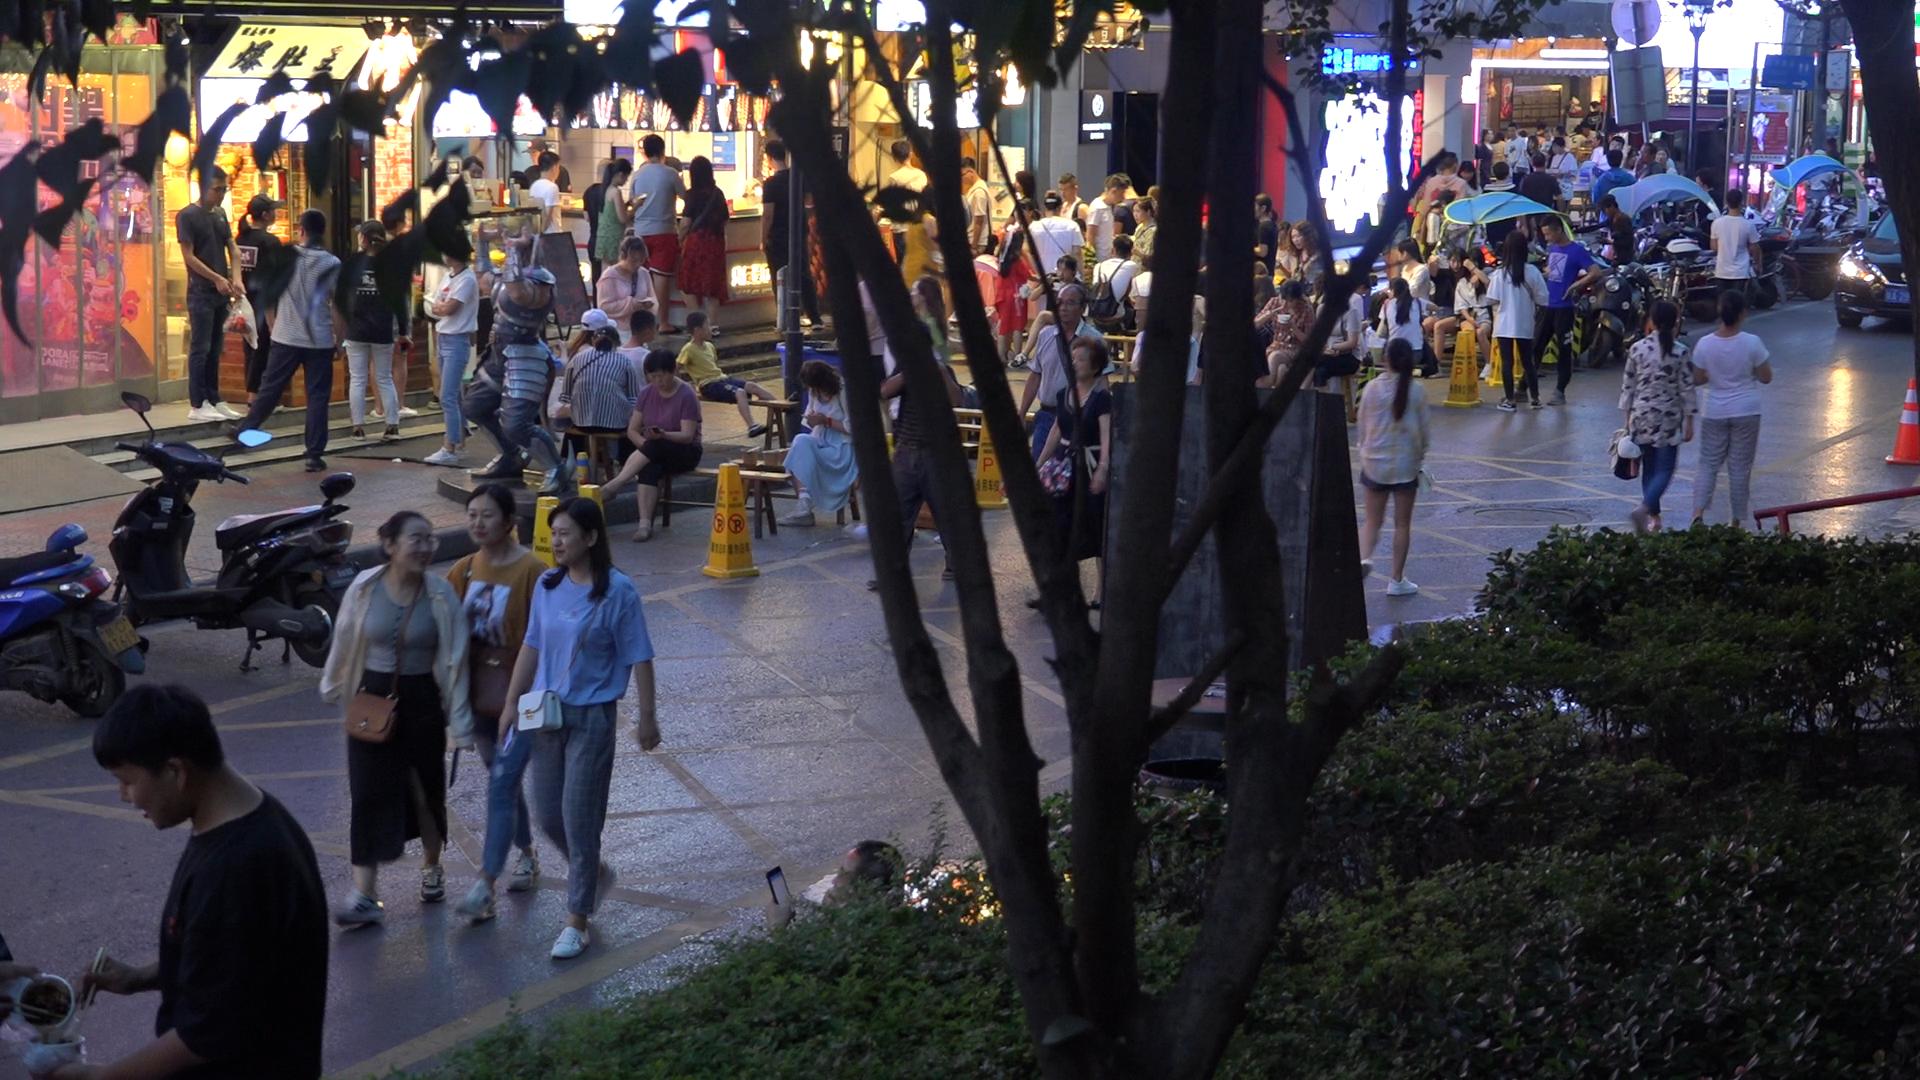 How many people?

90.